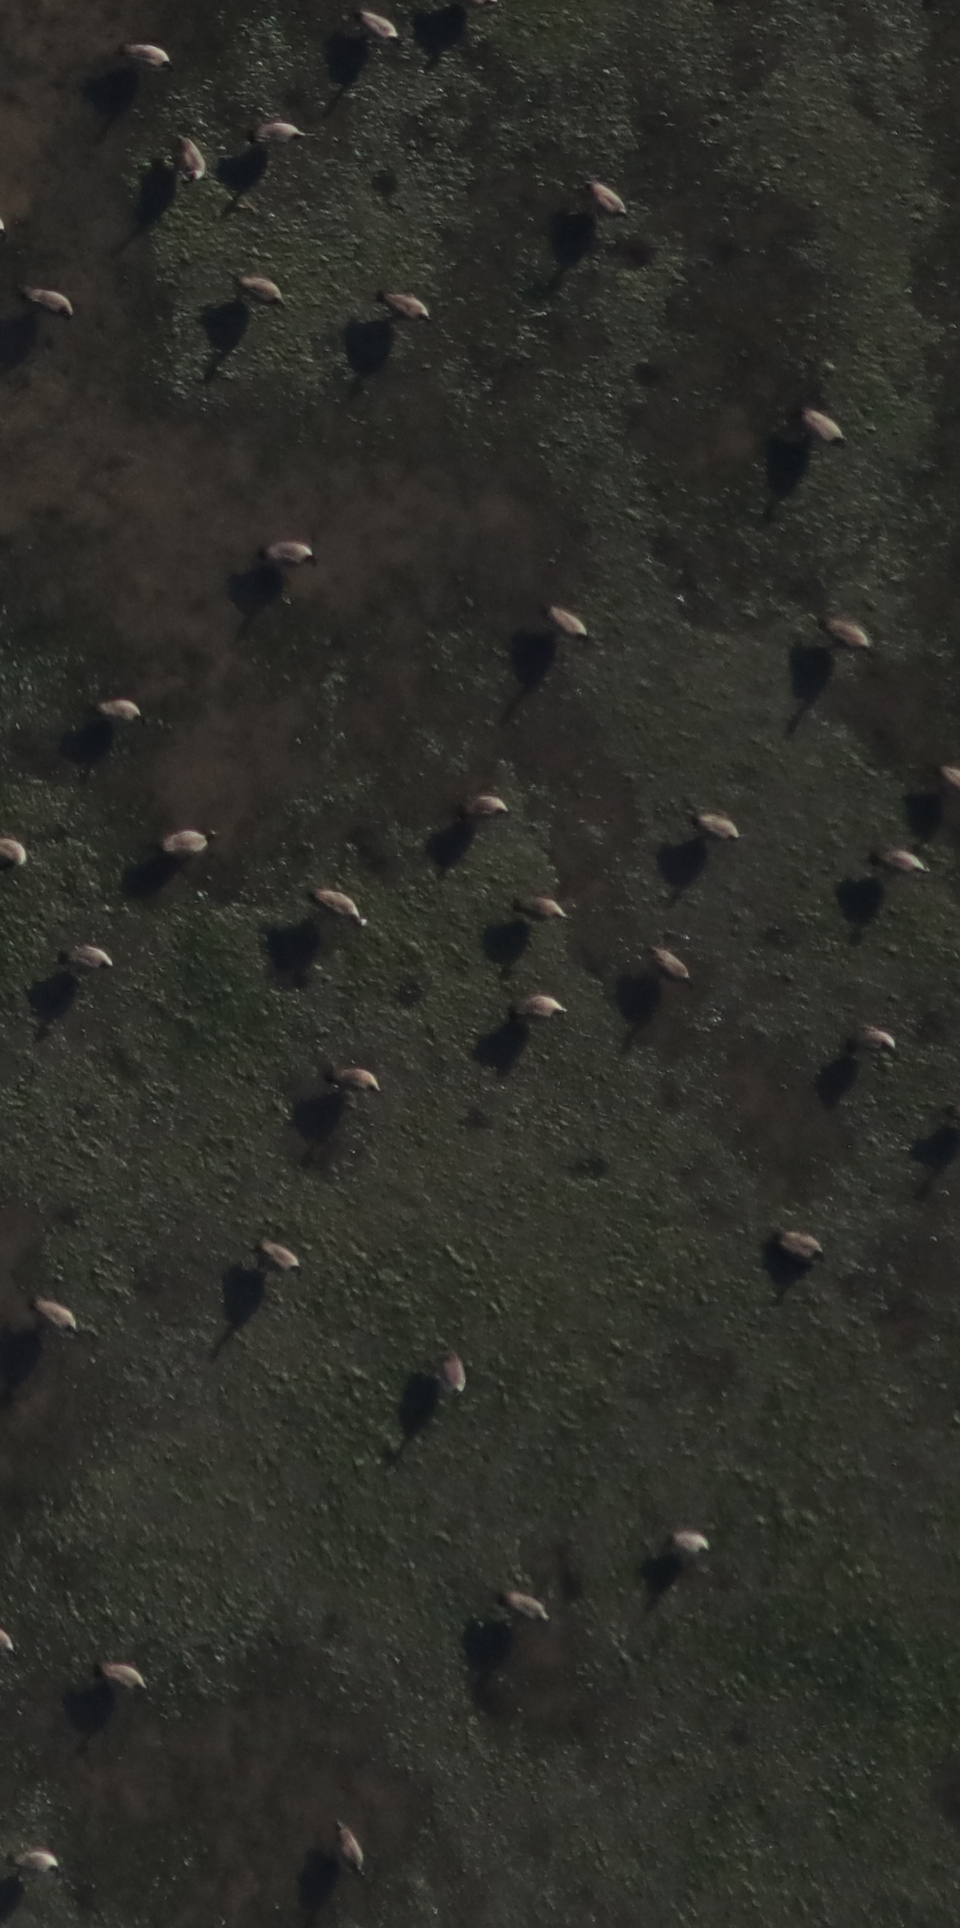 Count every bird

34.